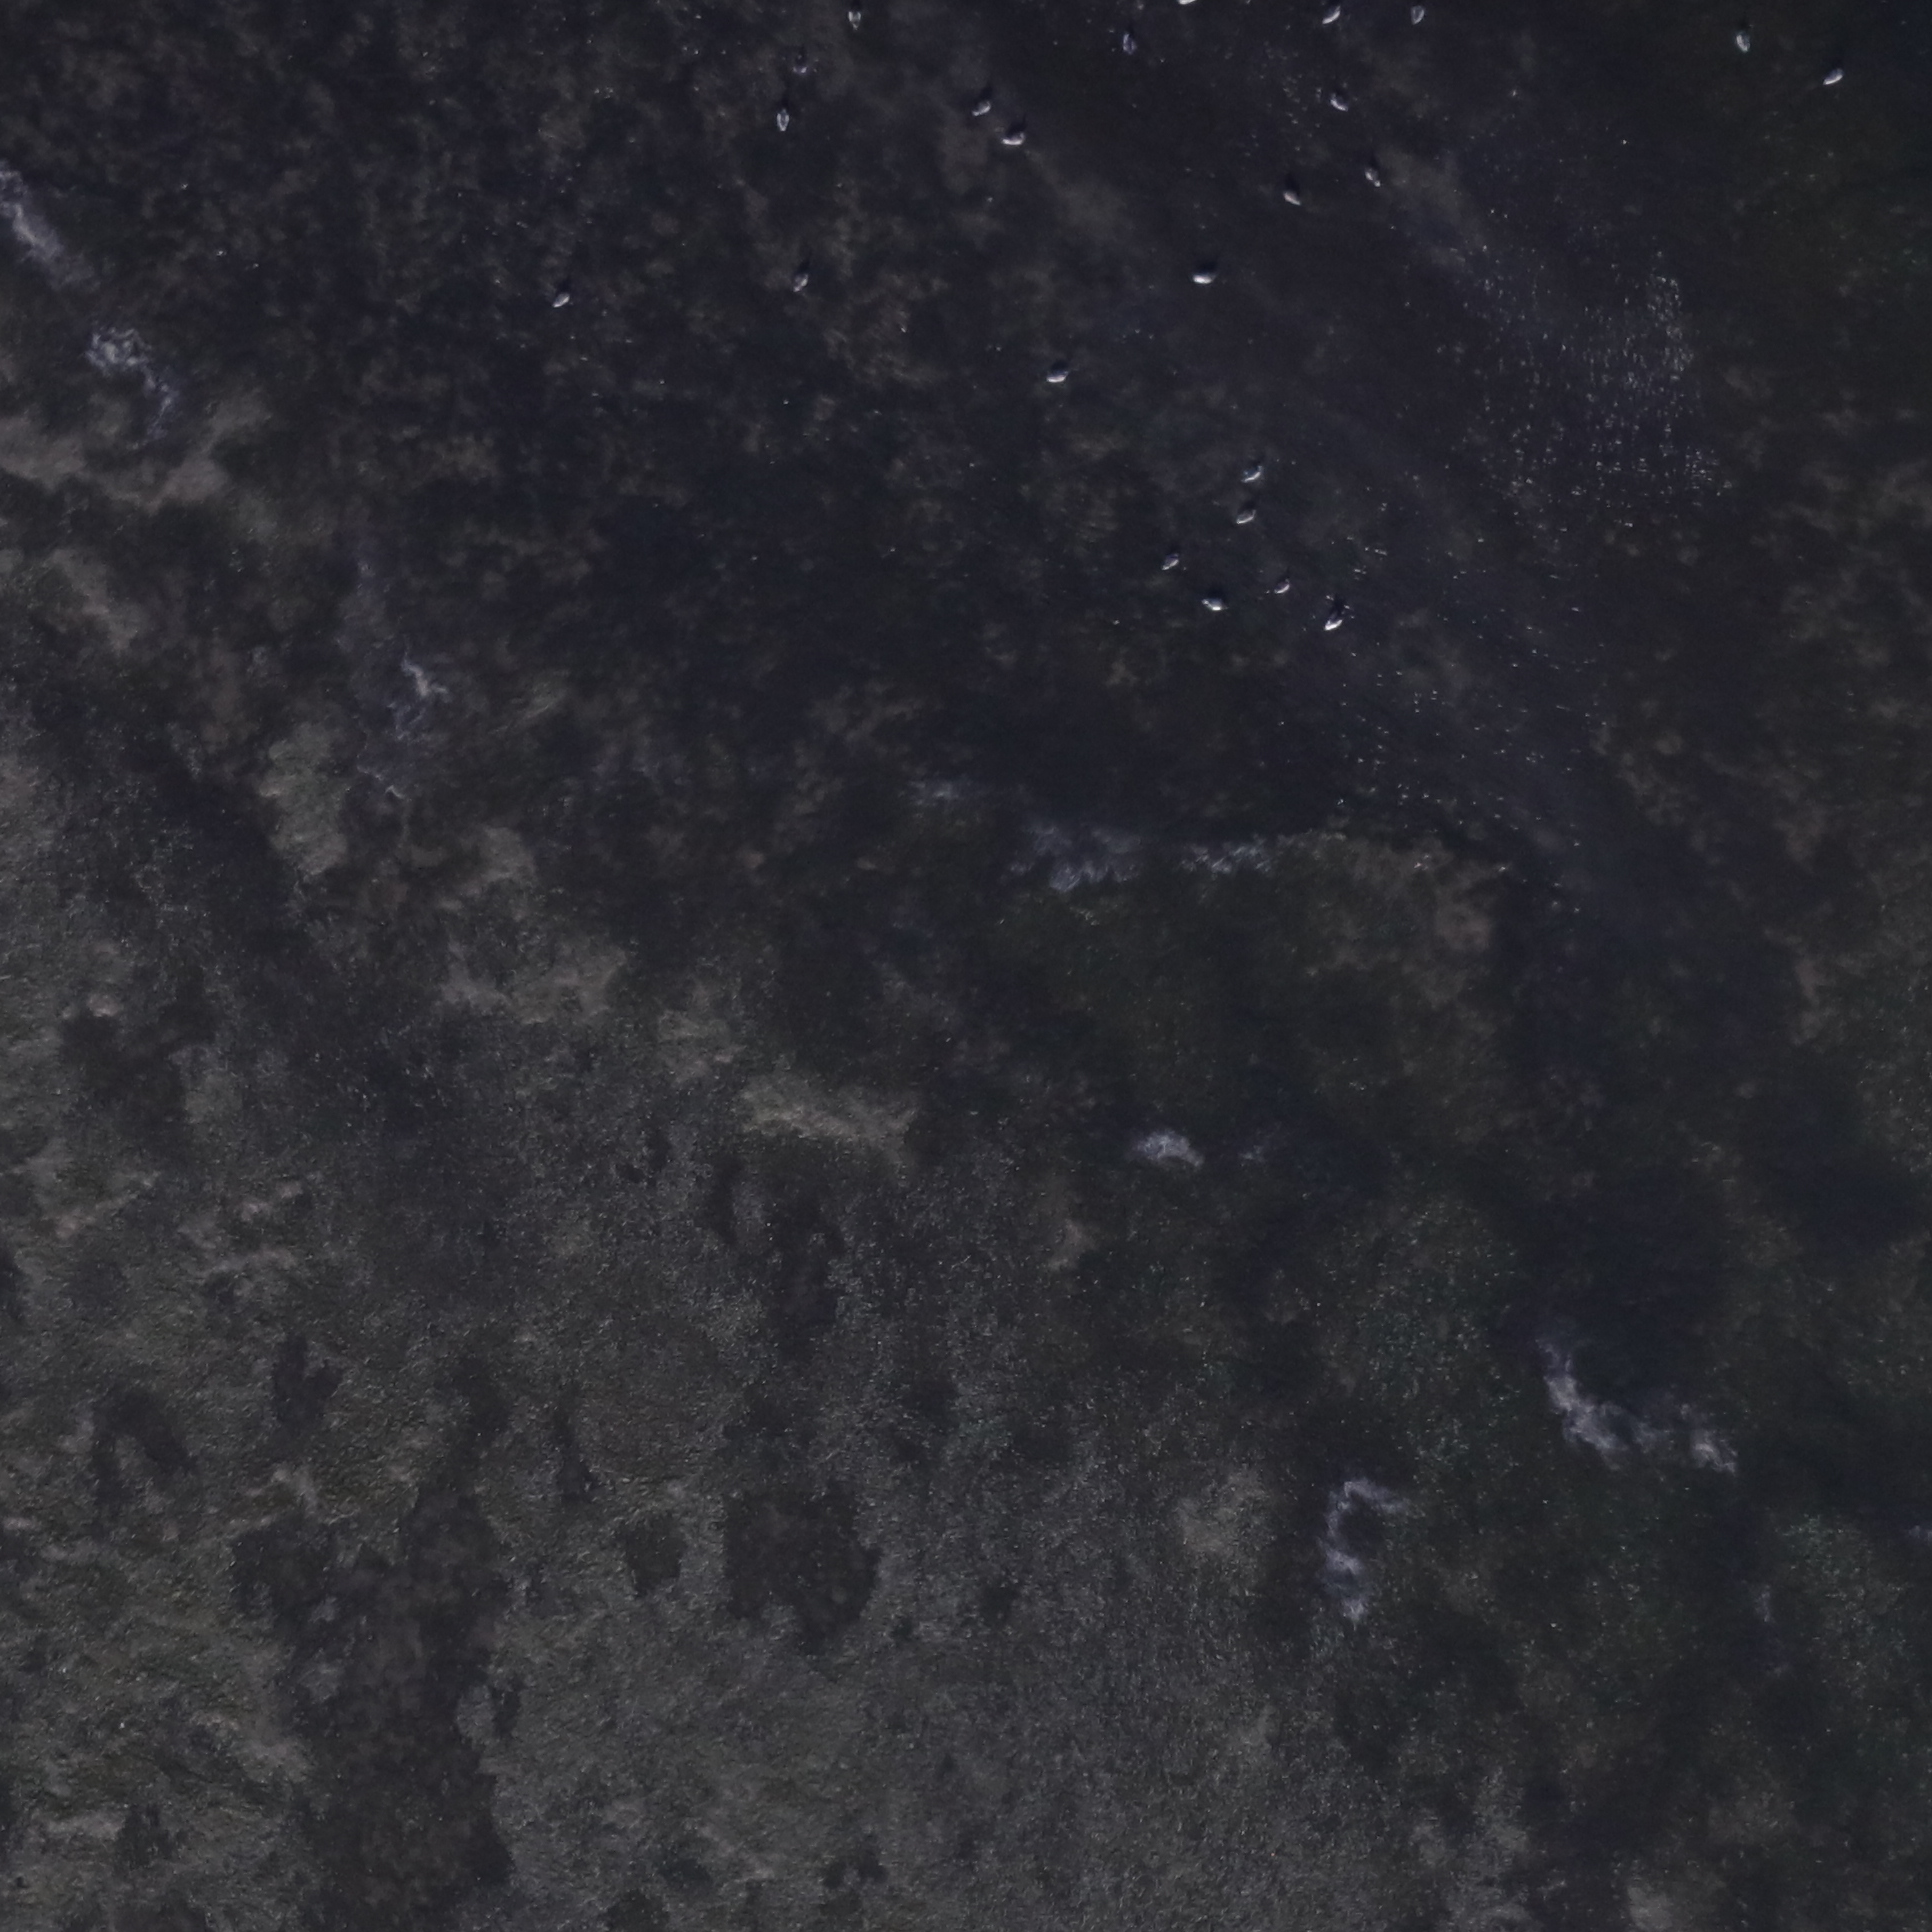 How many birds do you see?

23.